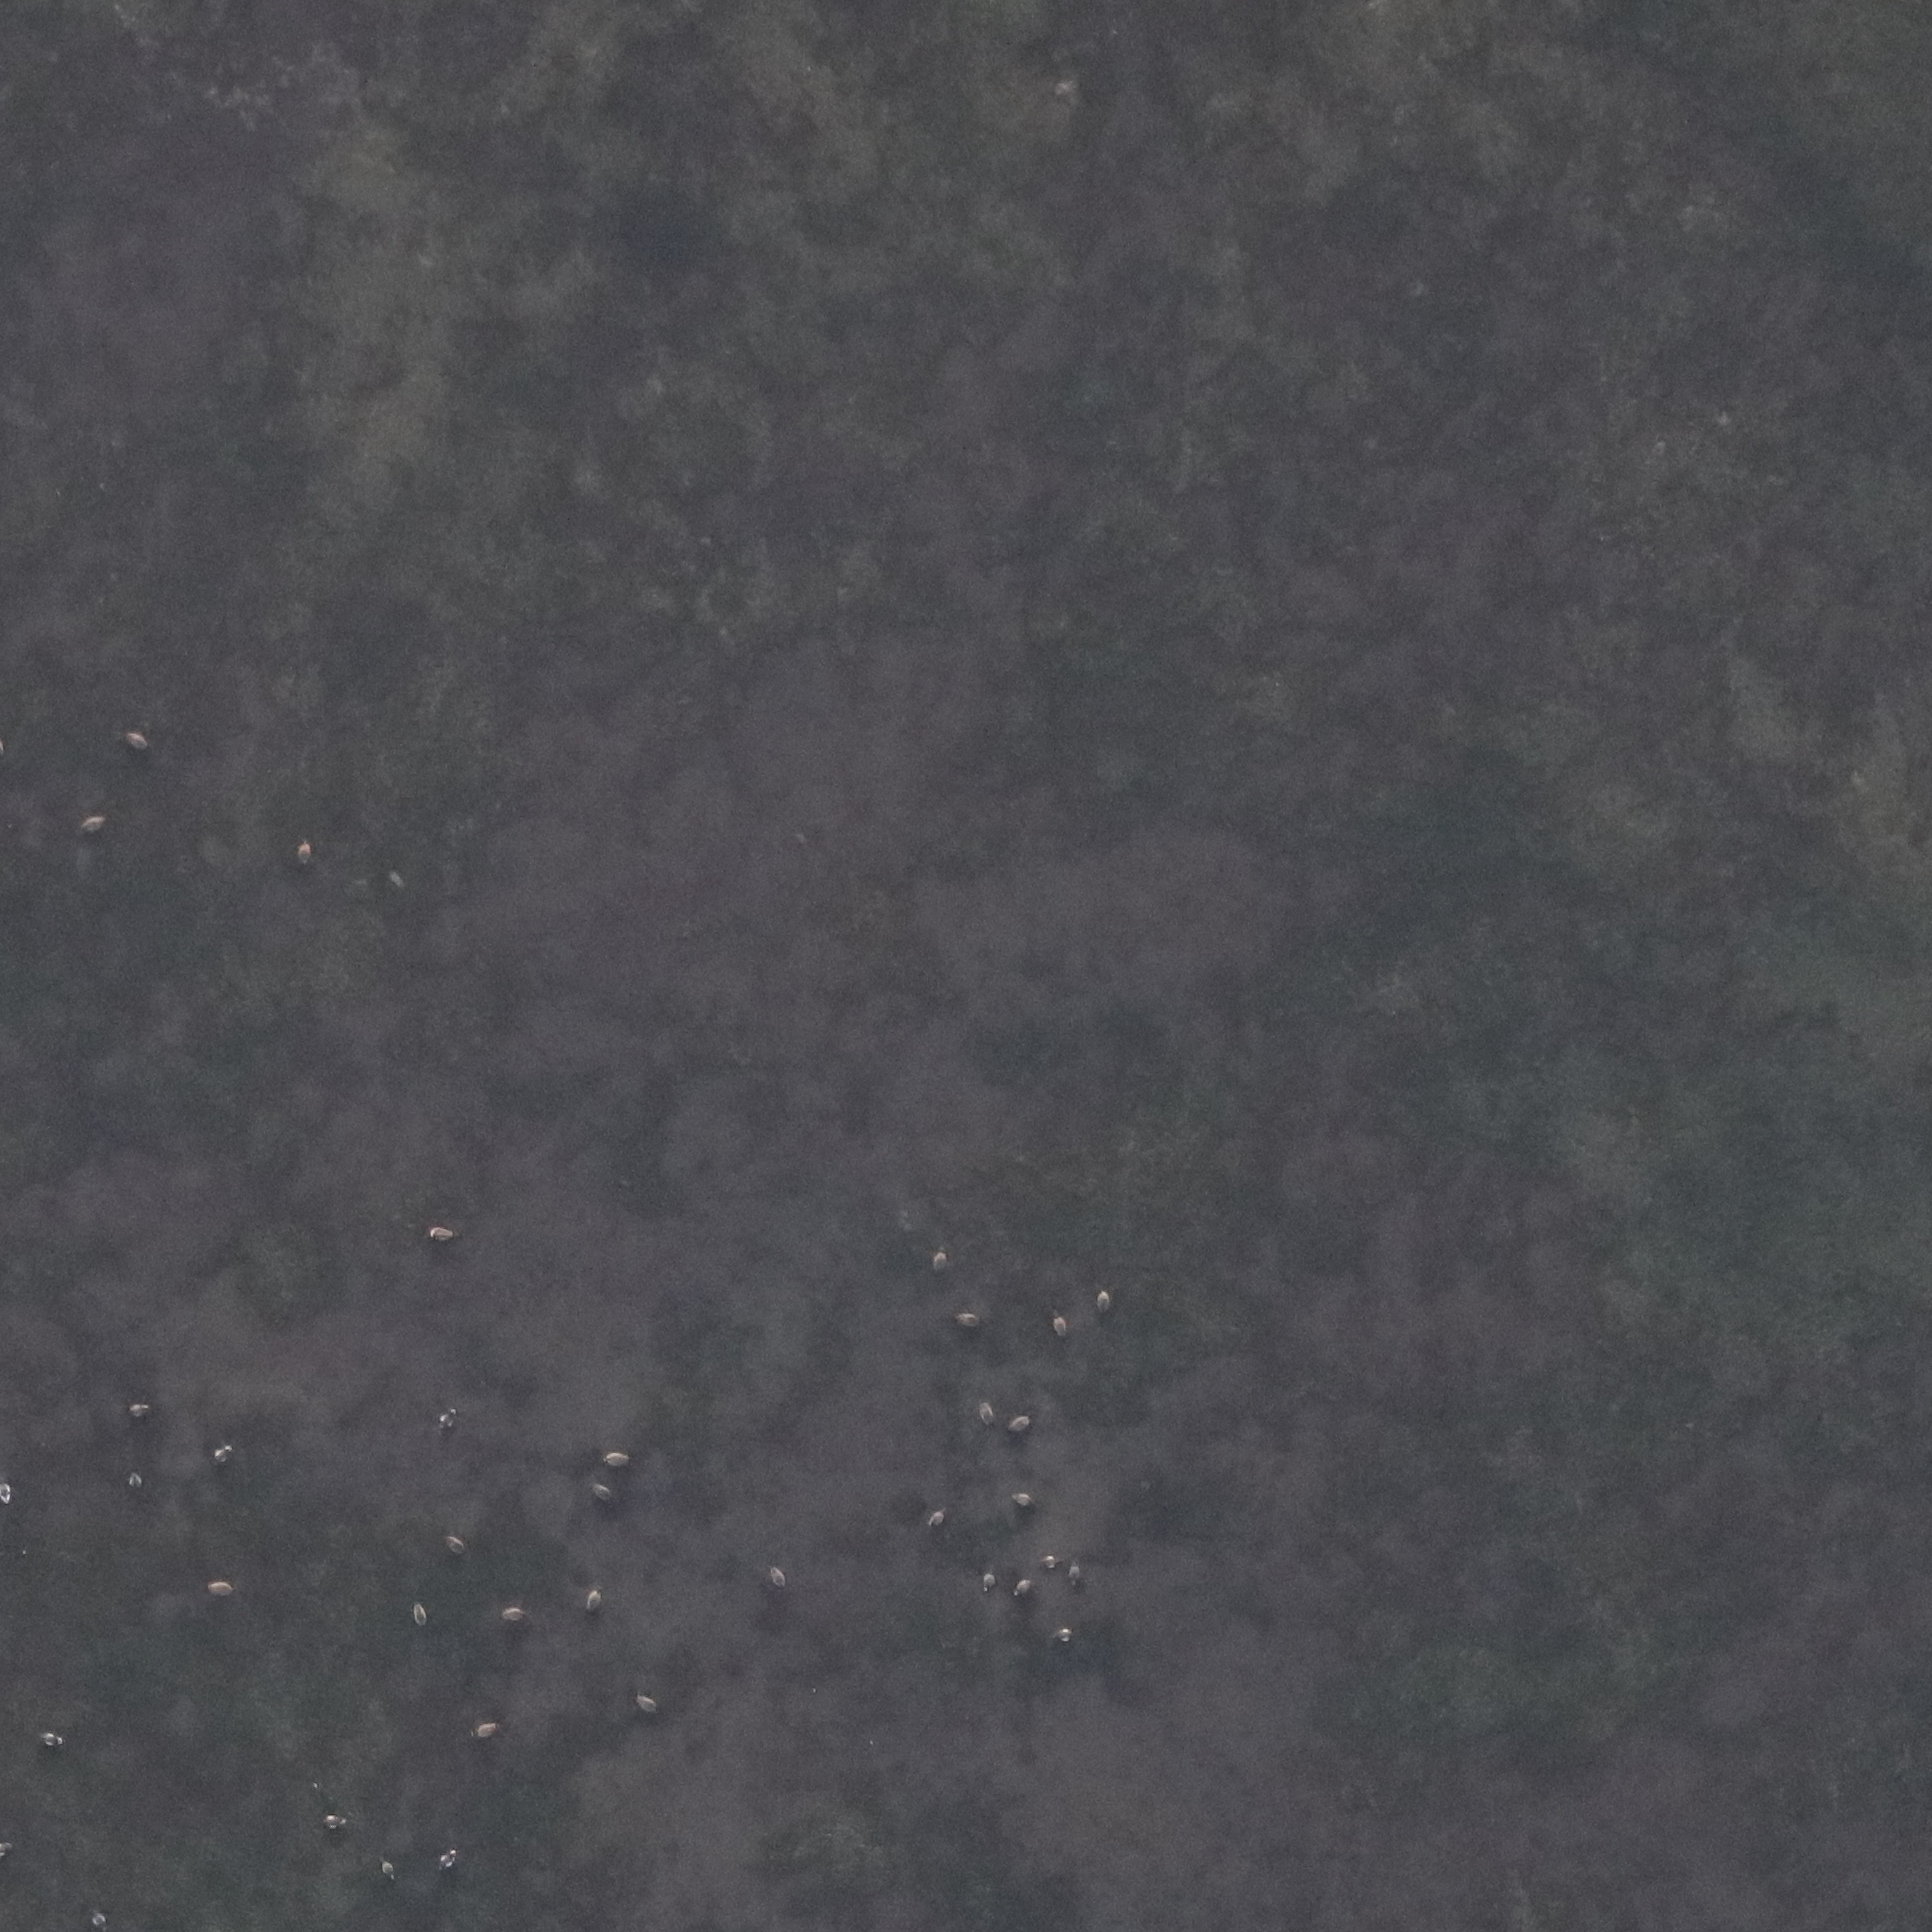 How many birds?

39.